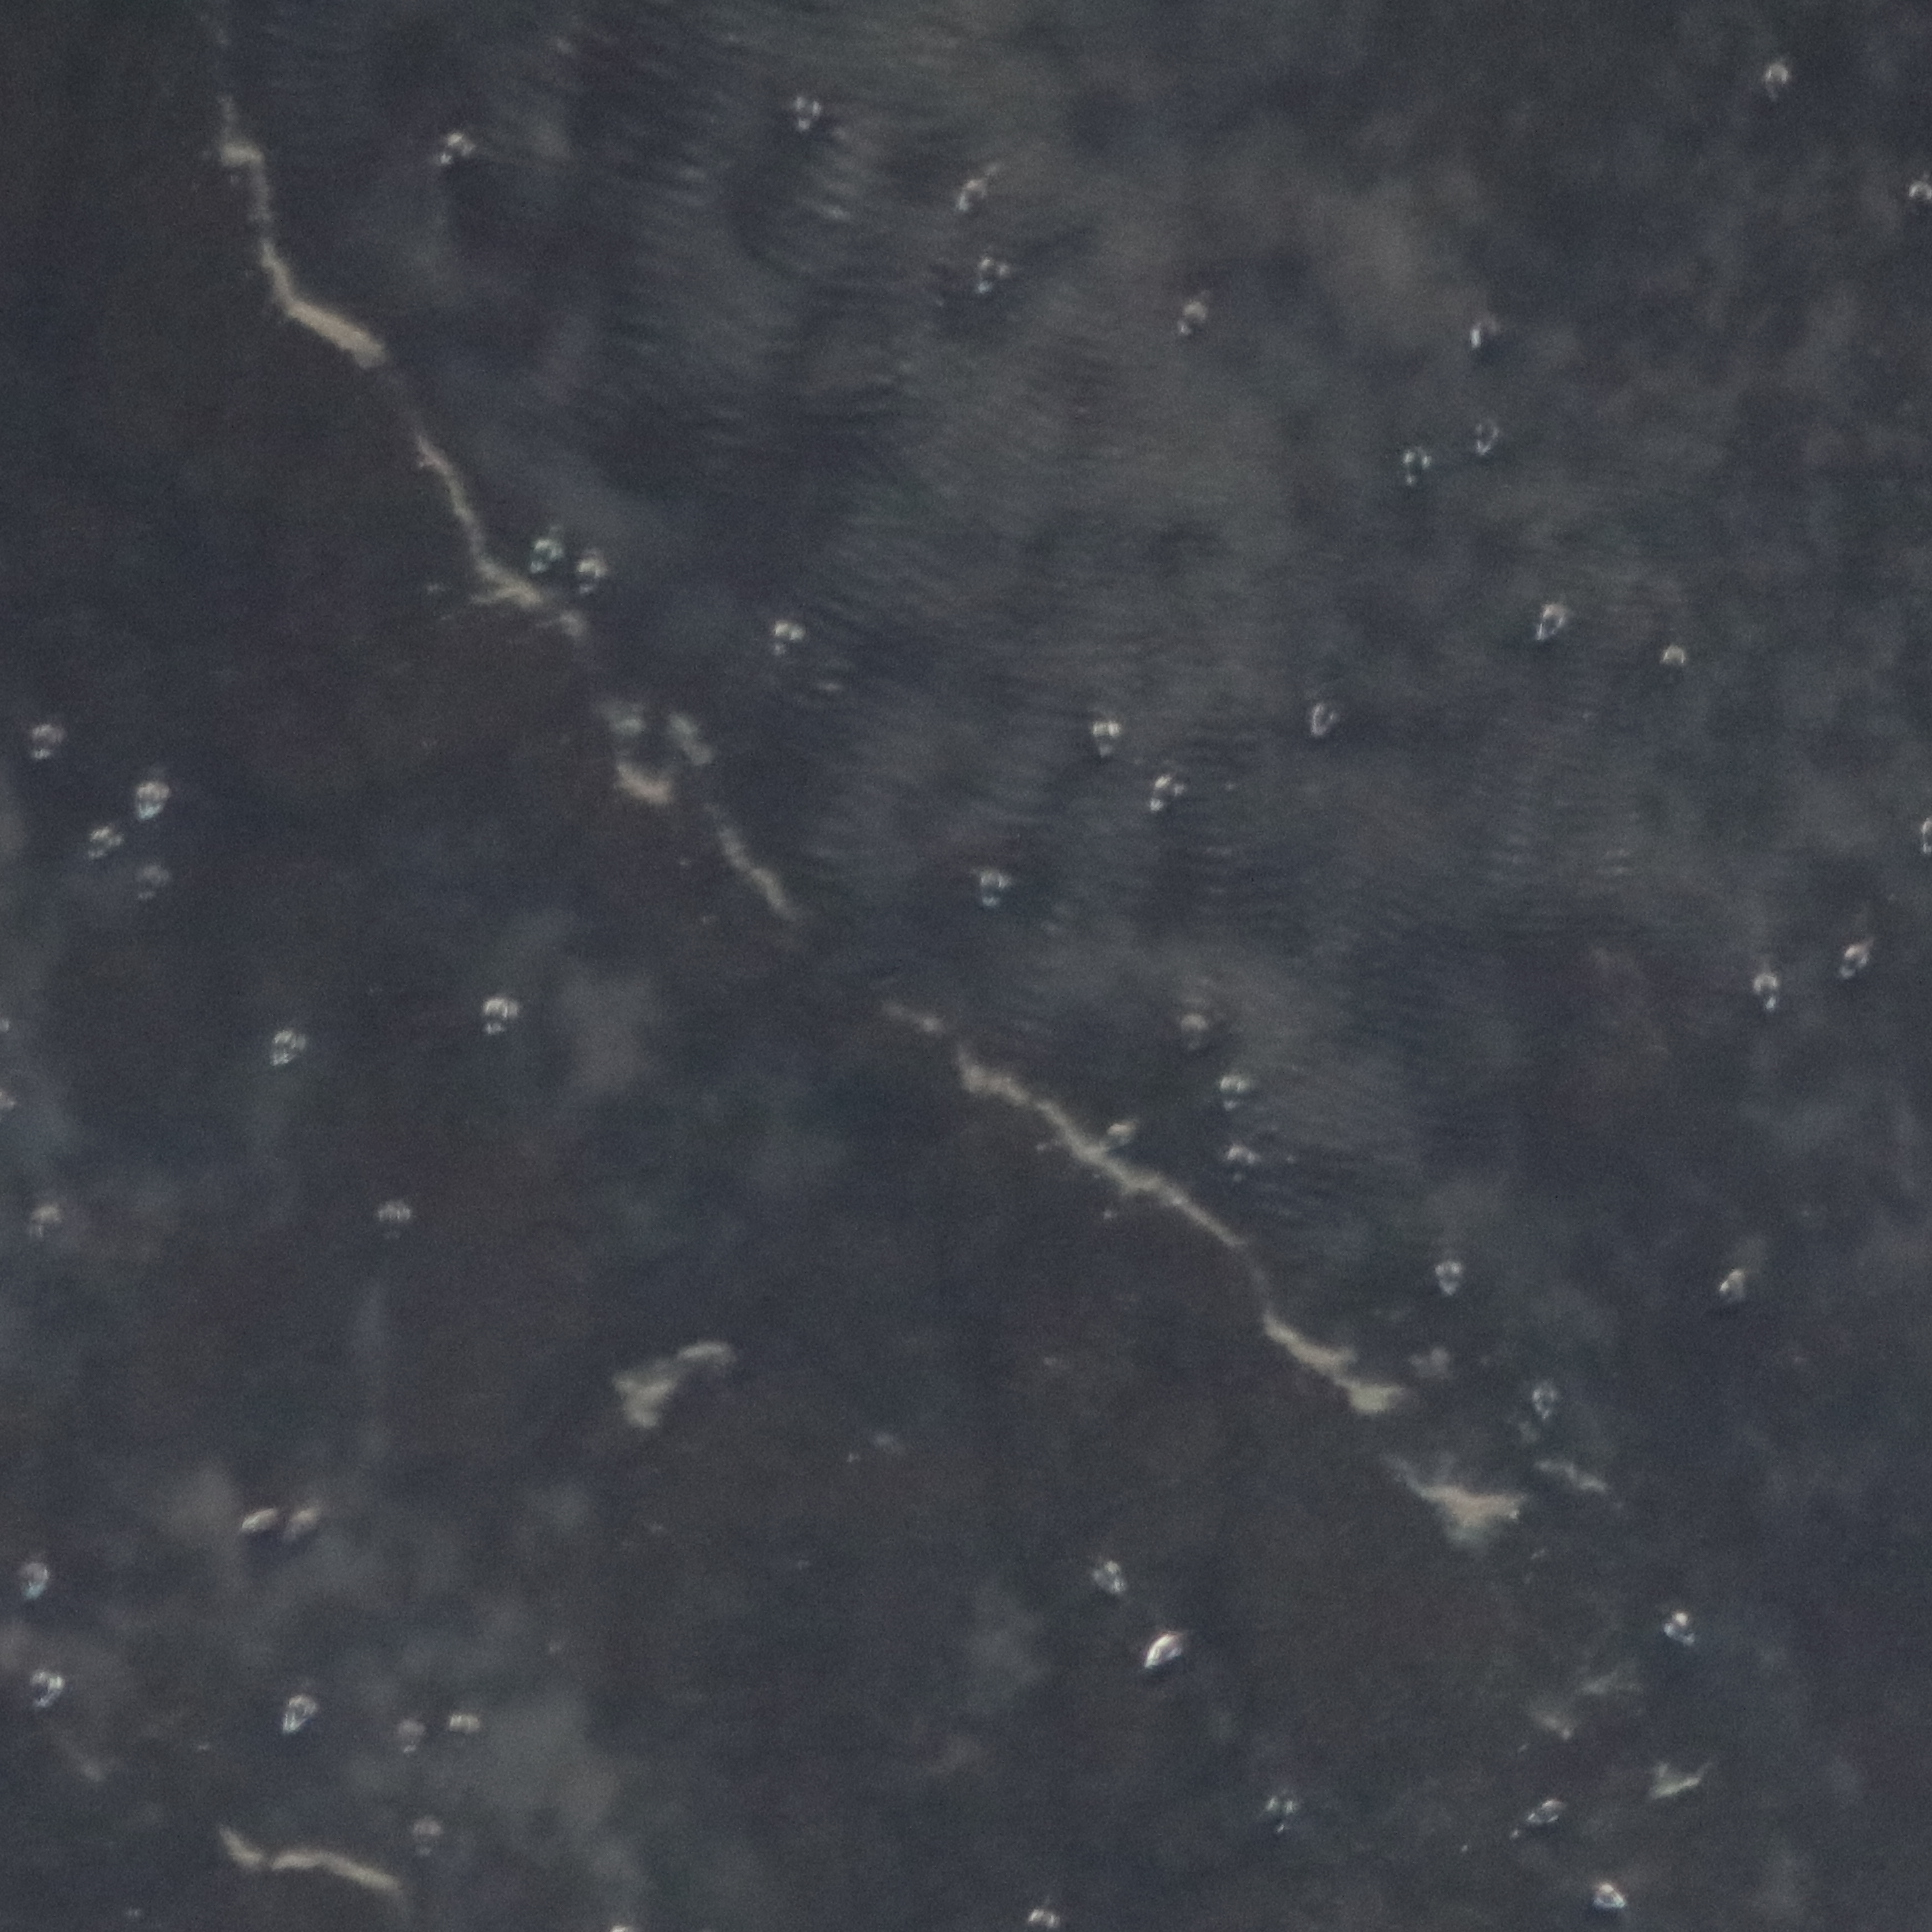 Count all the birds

52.